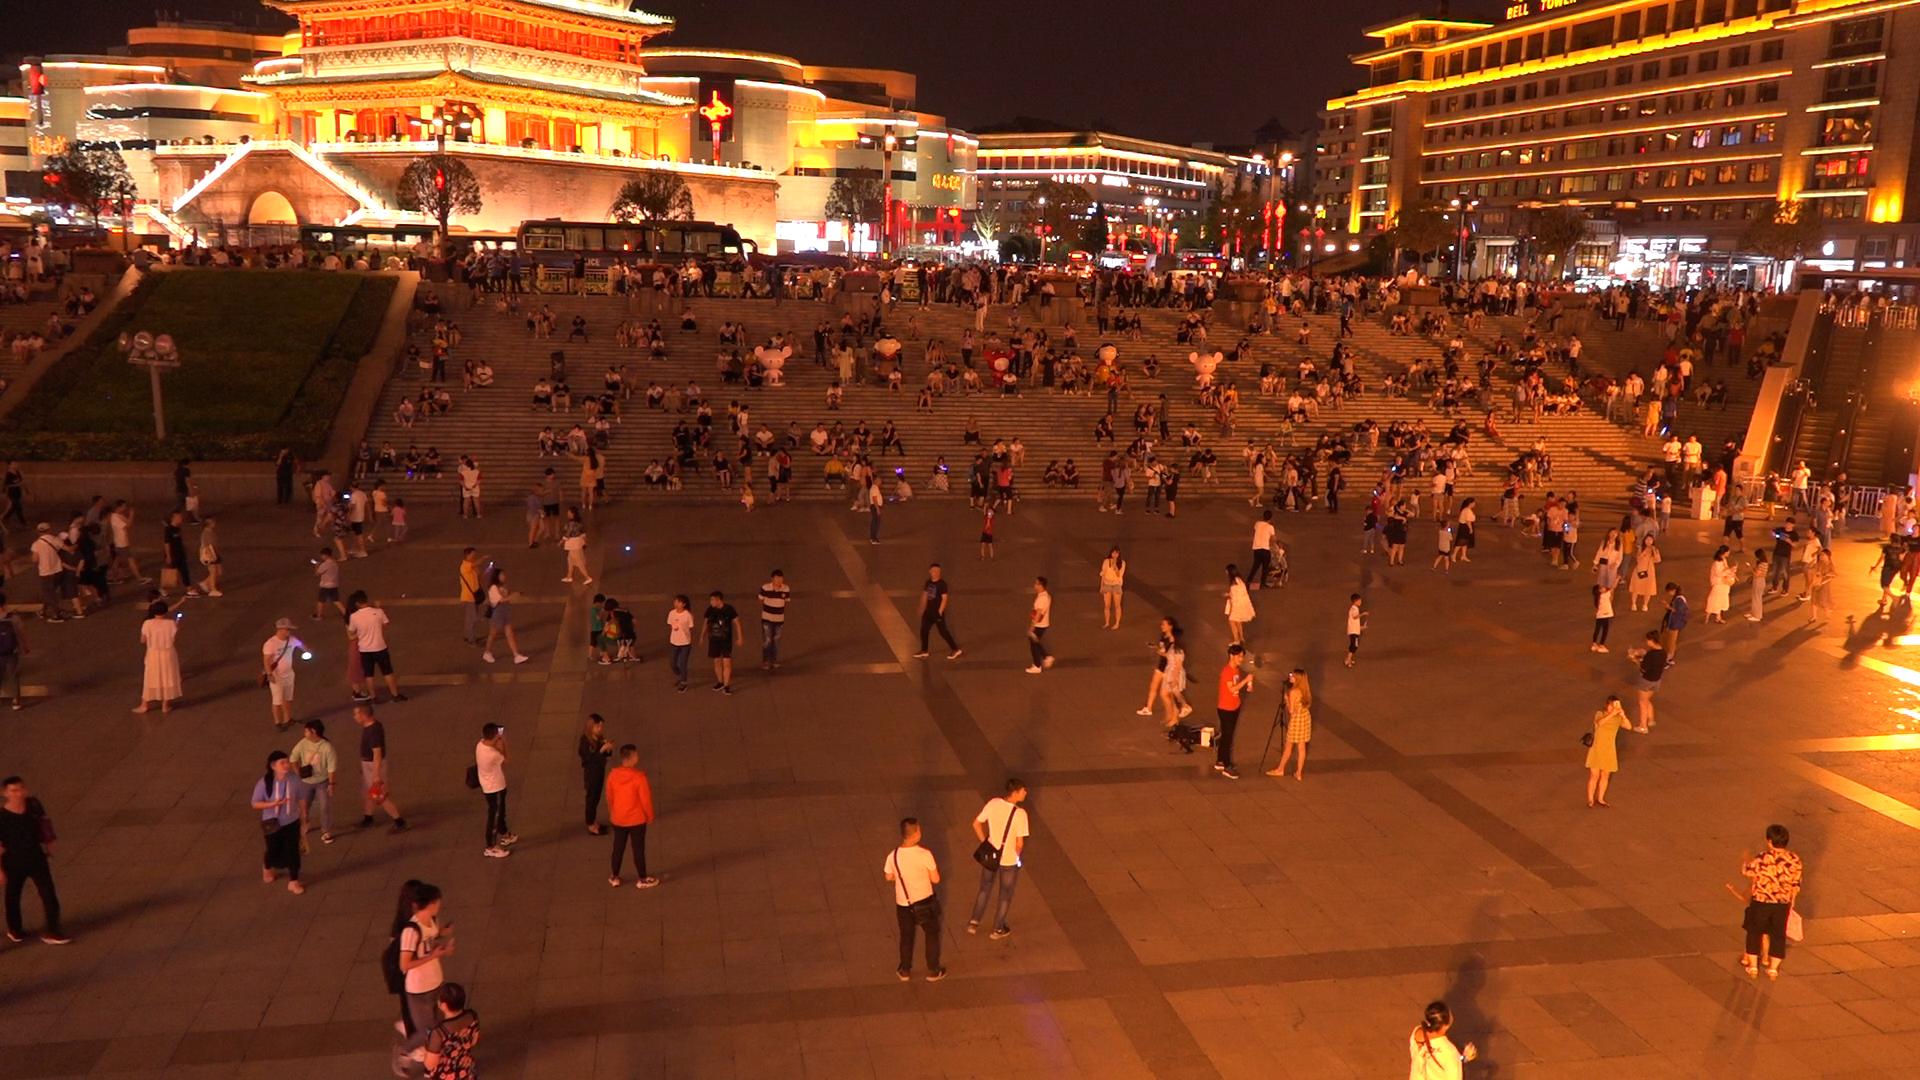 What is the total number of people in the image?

556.